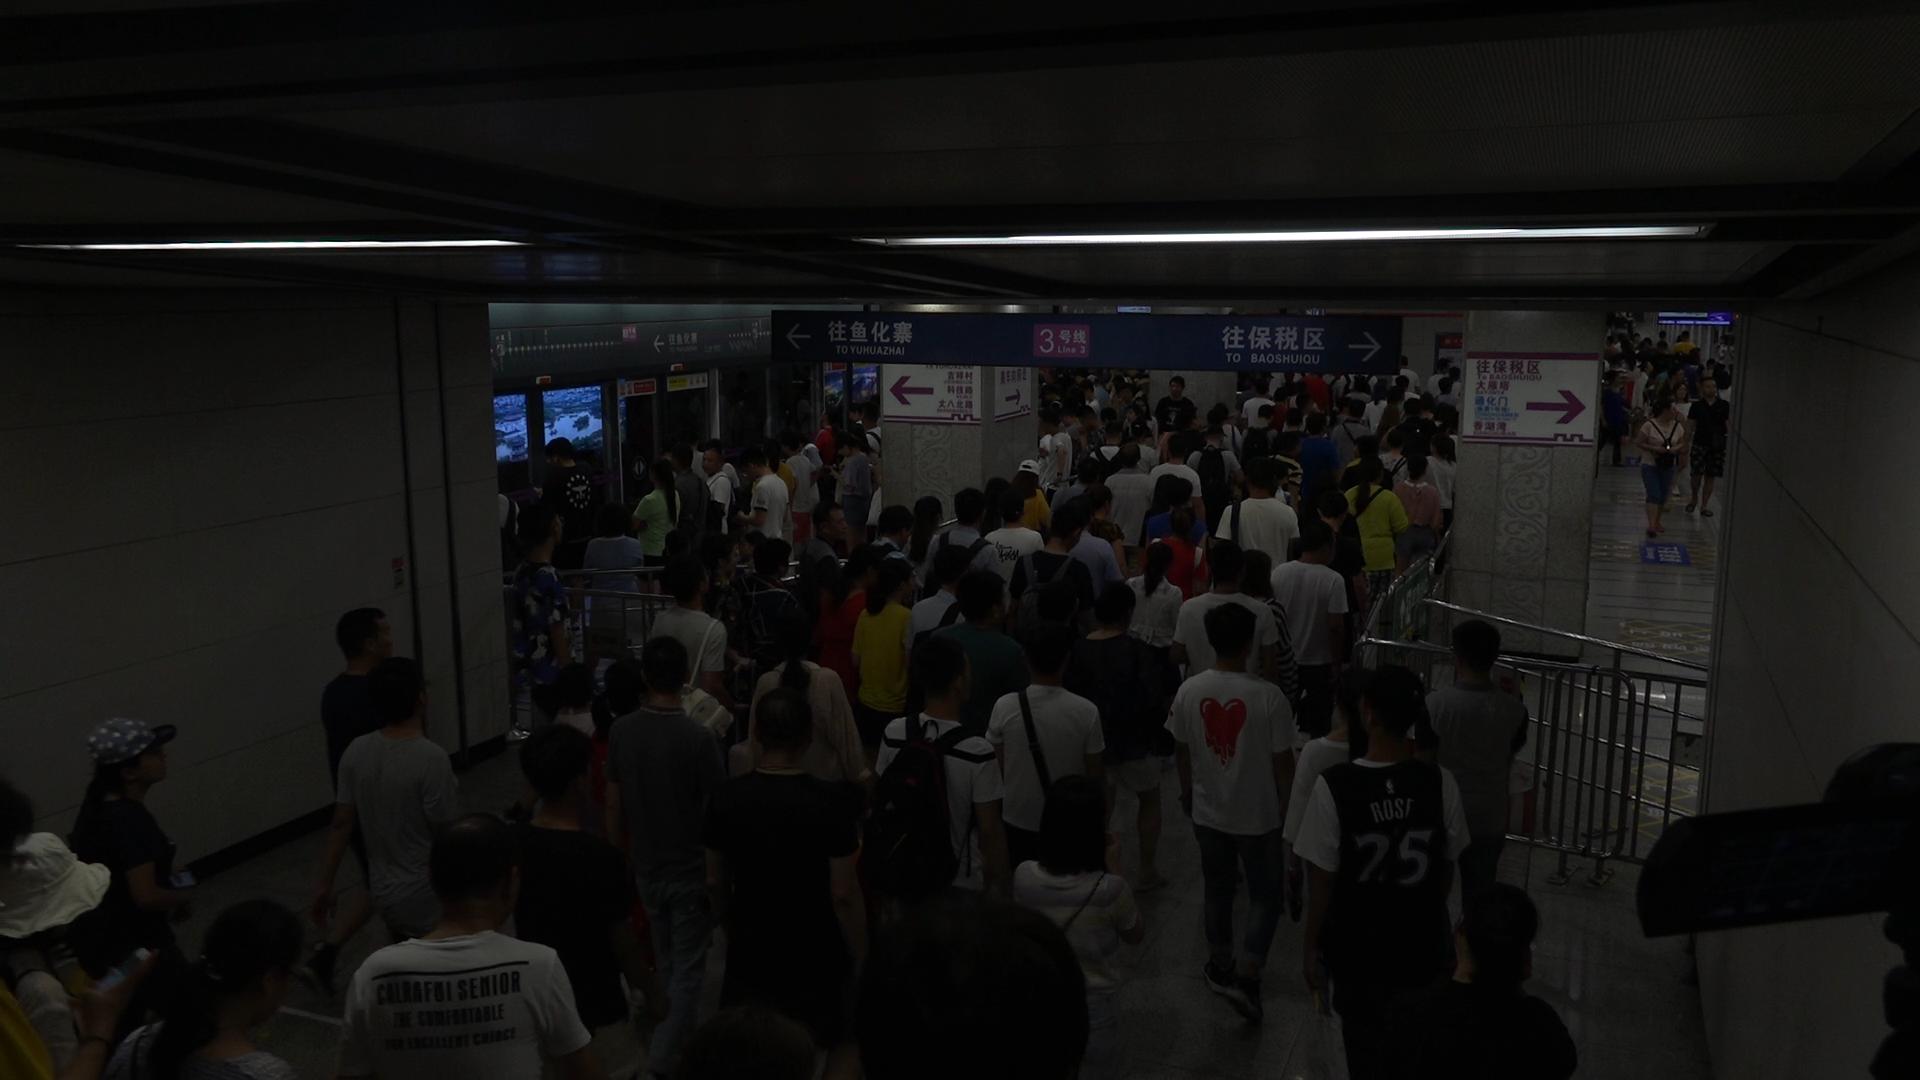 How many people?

165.